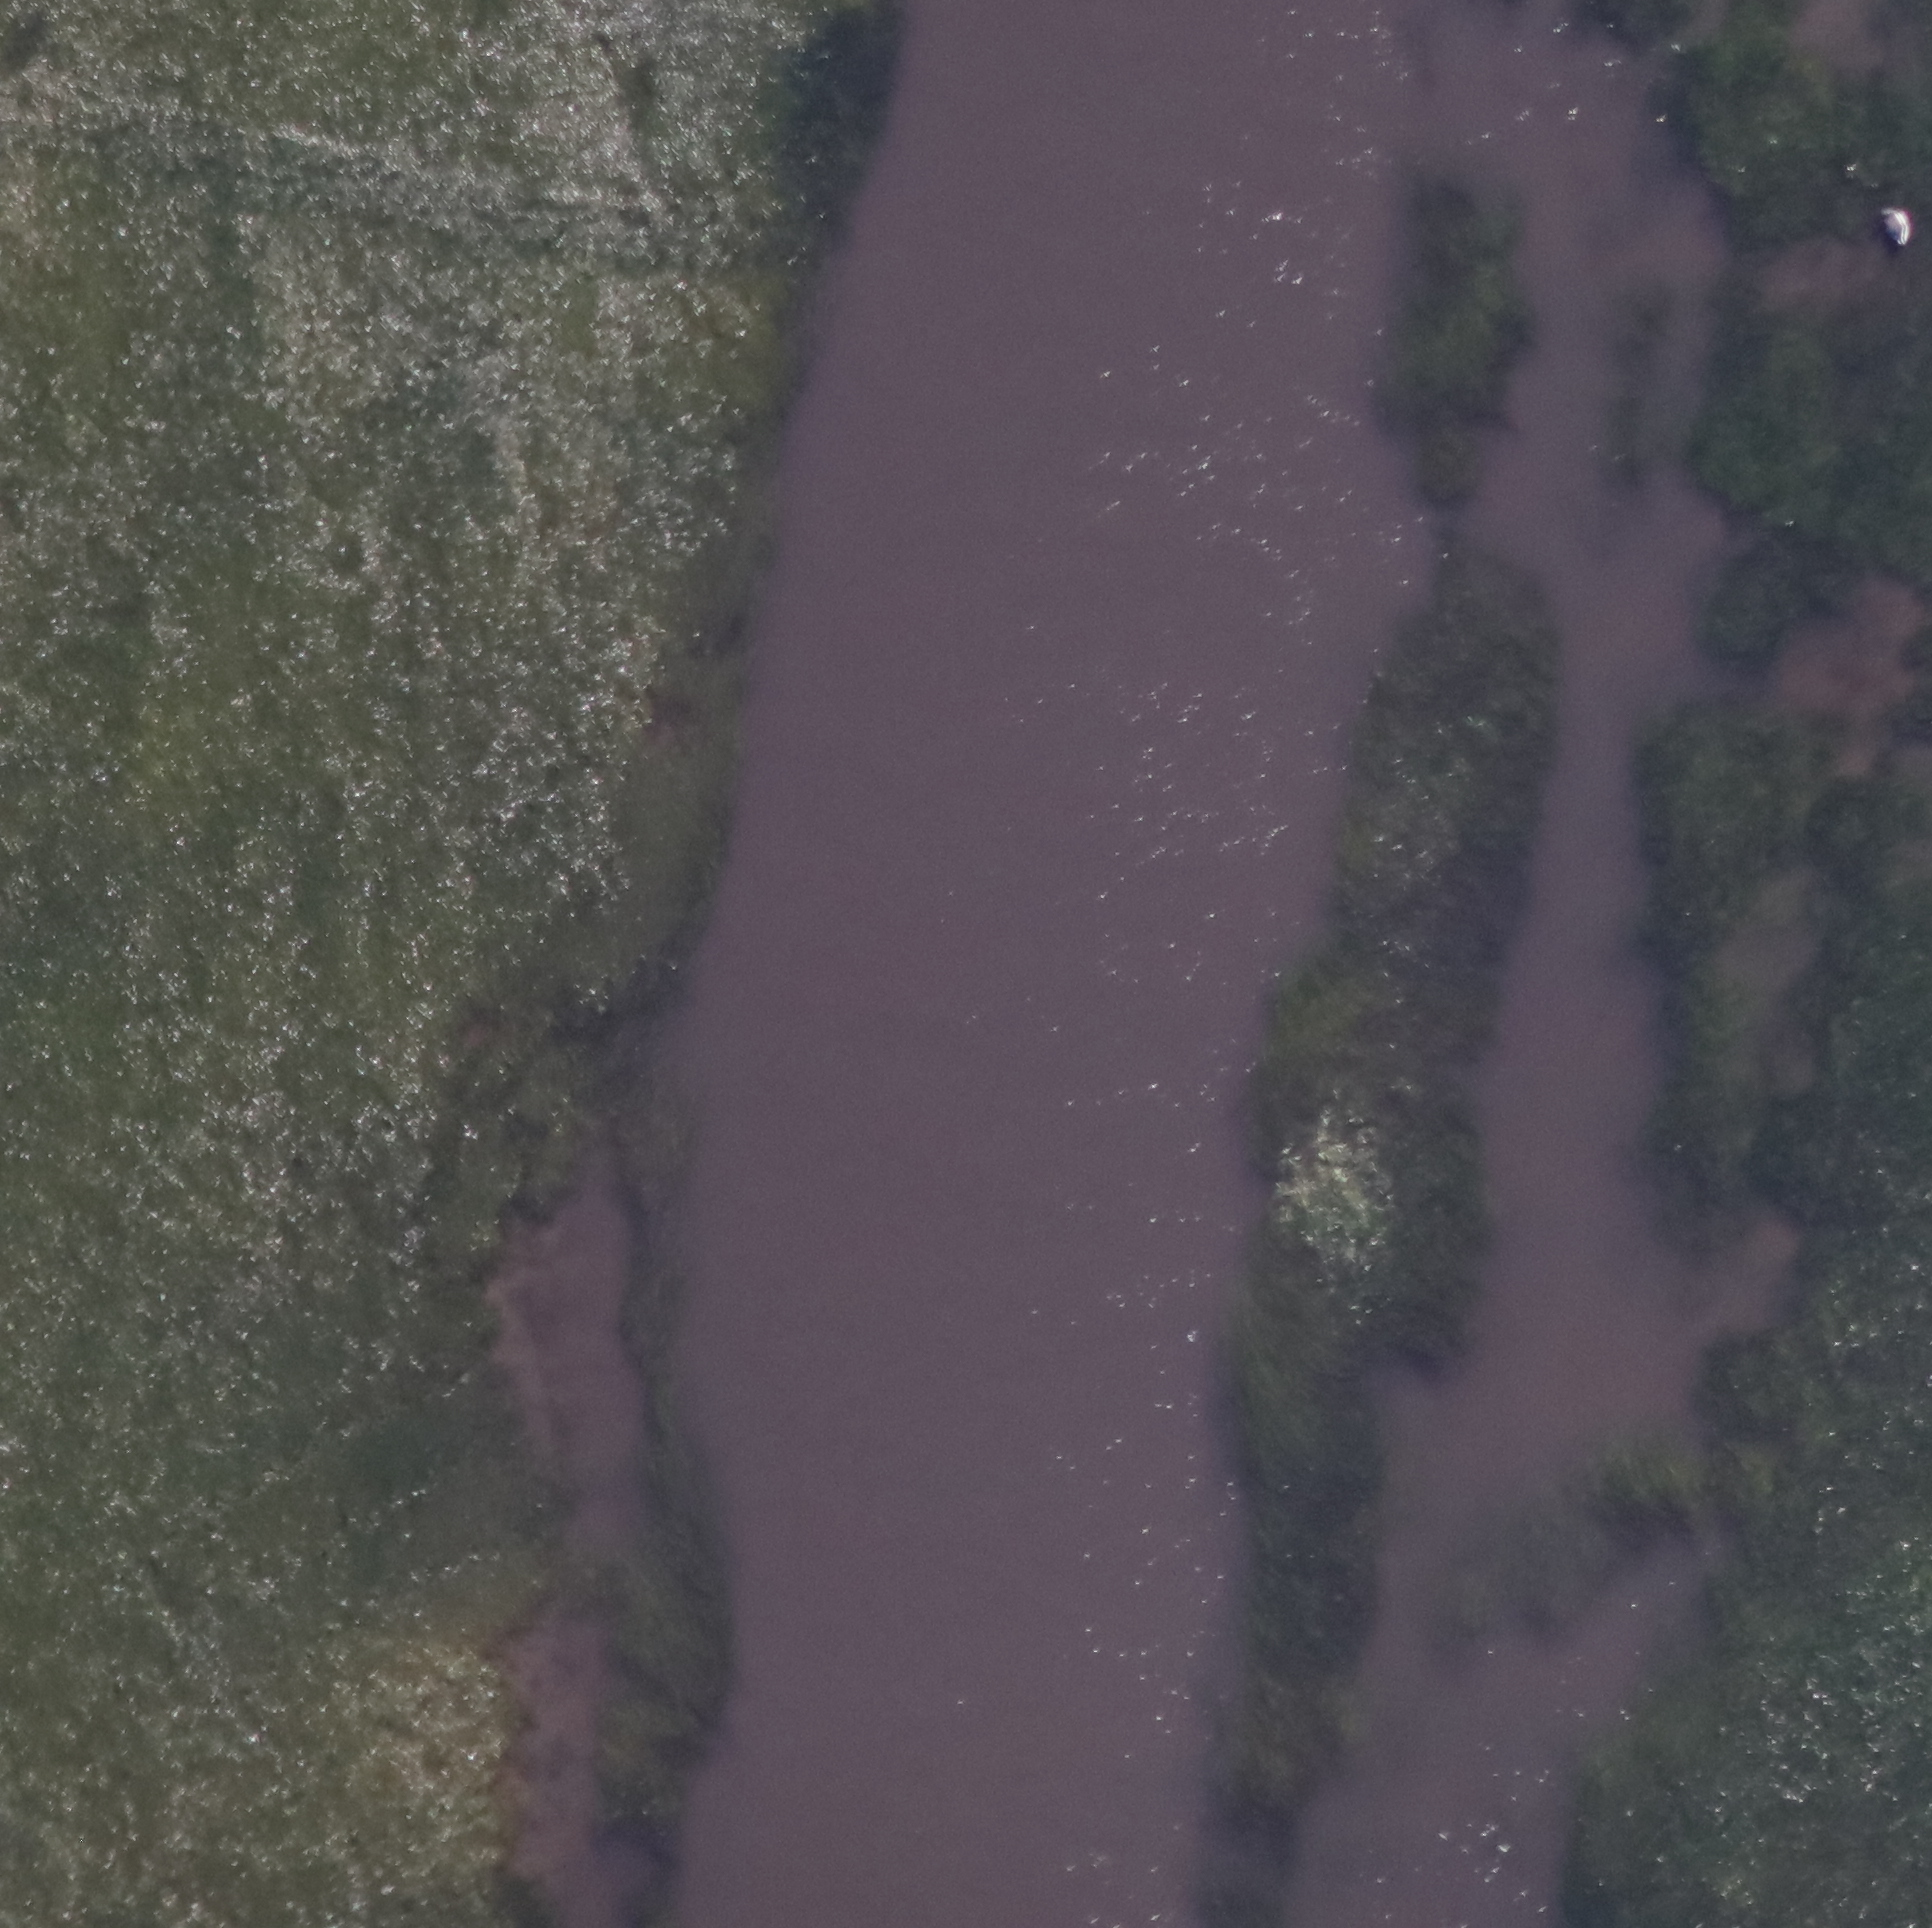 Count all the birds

1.